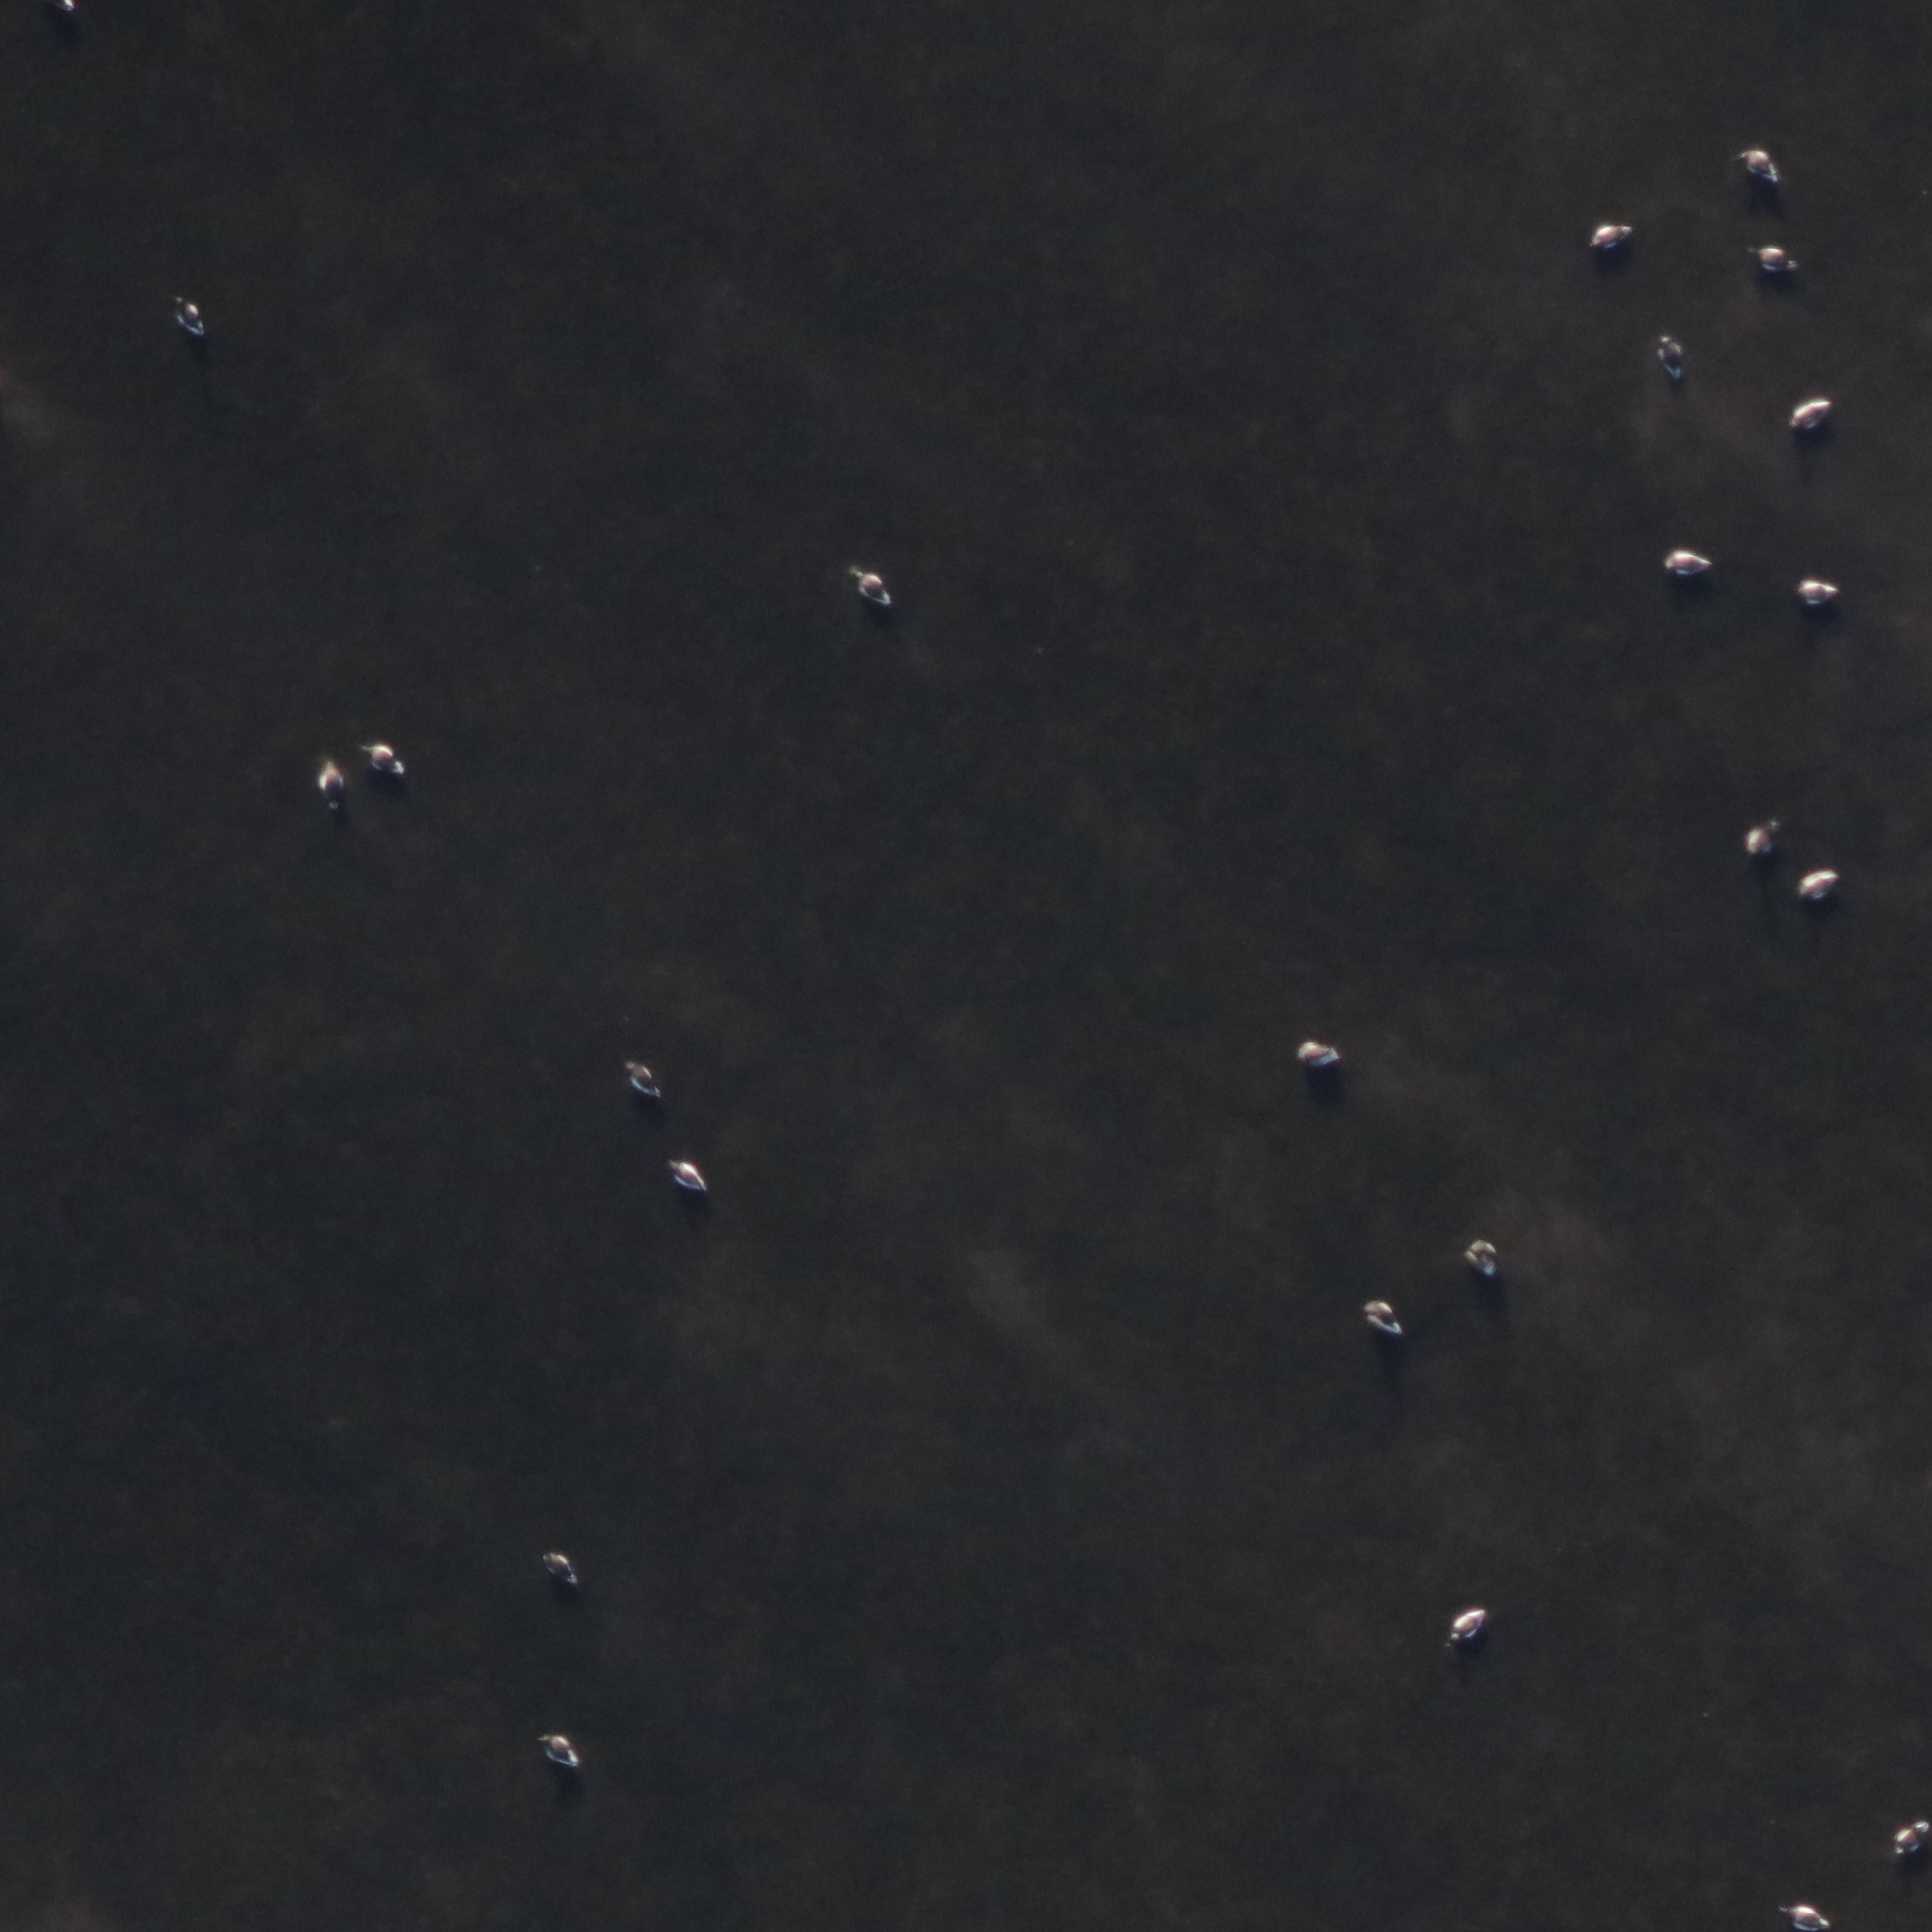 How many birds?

23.